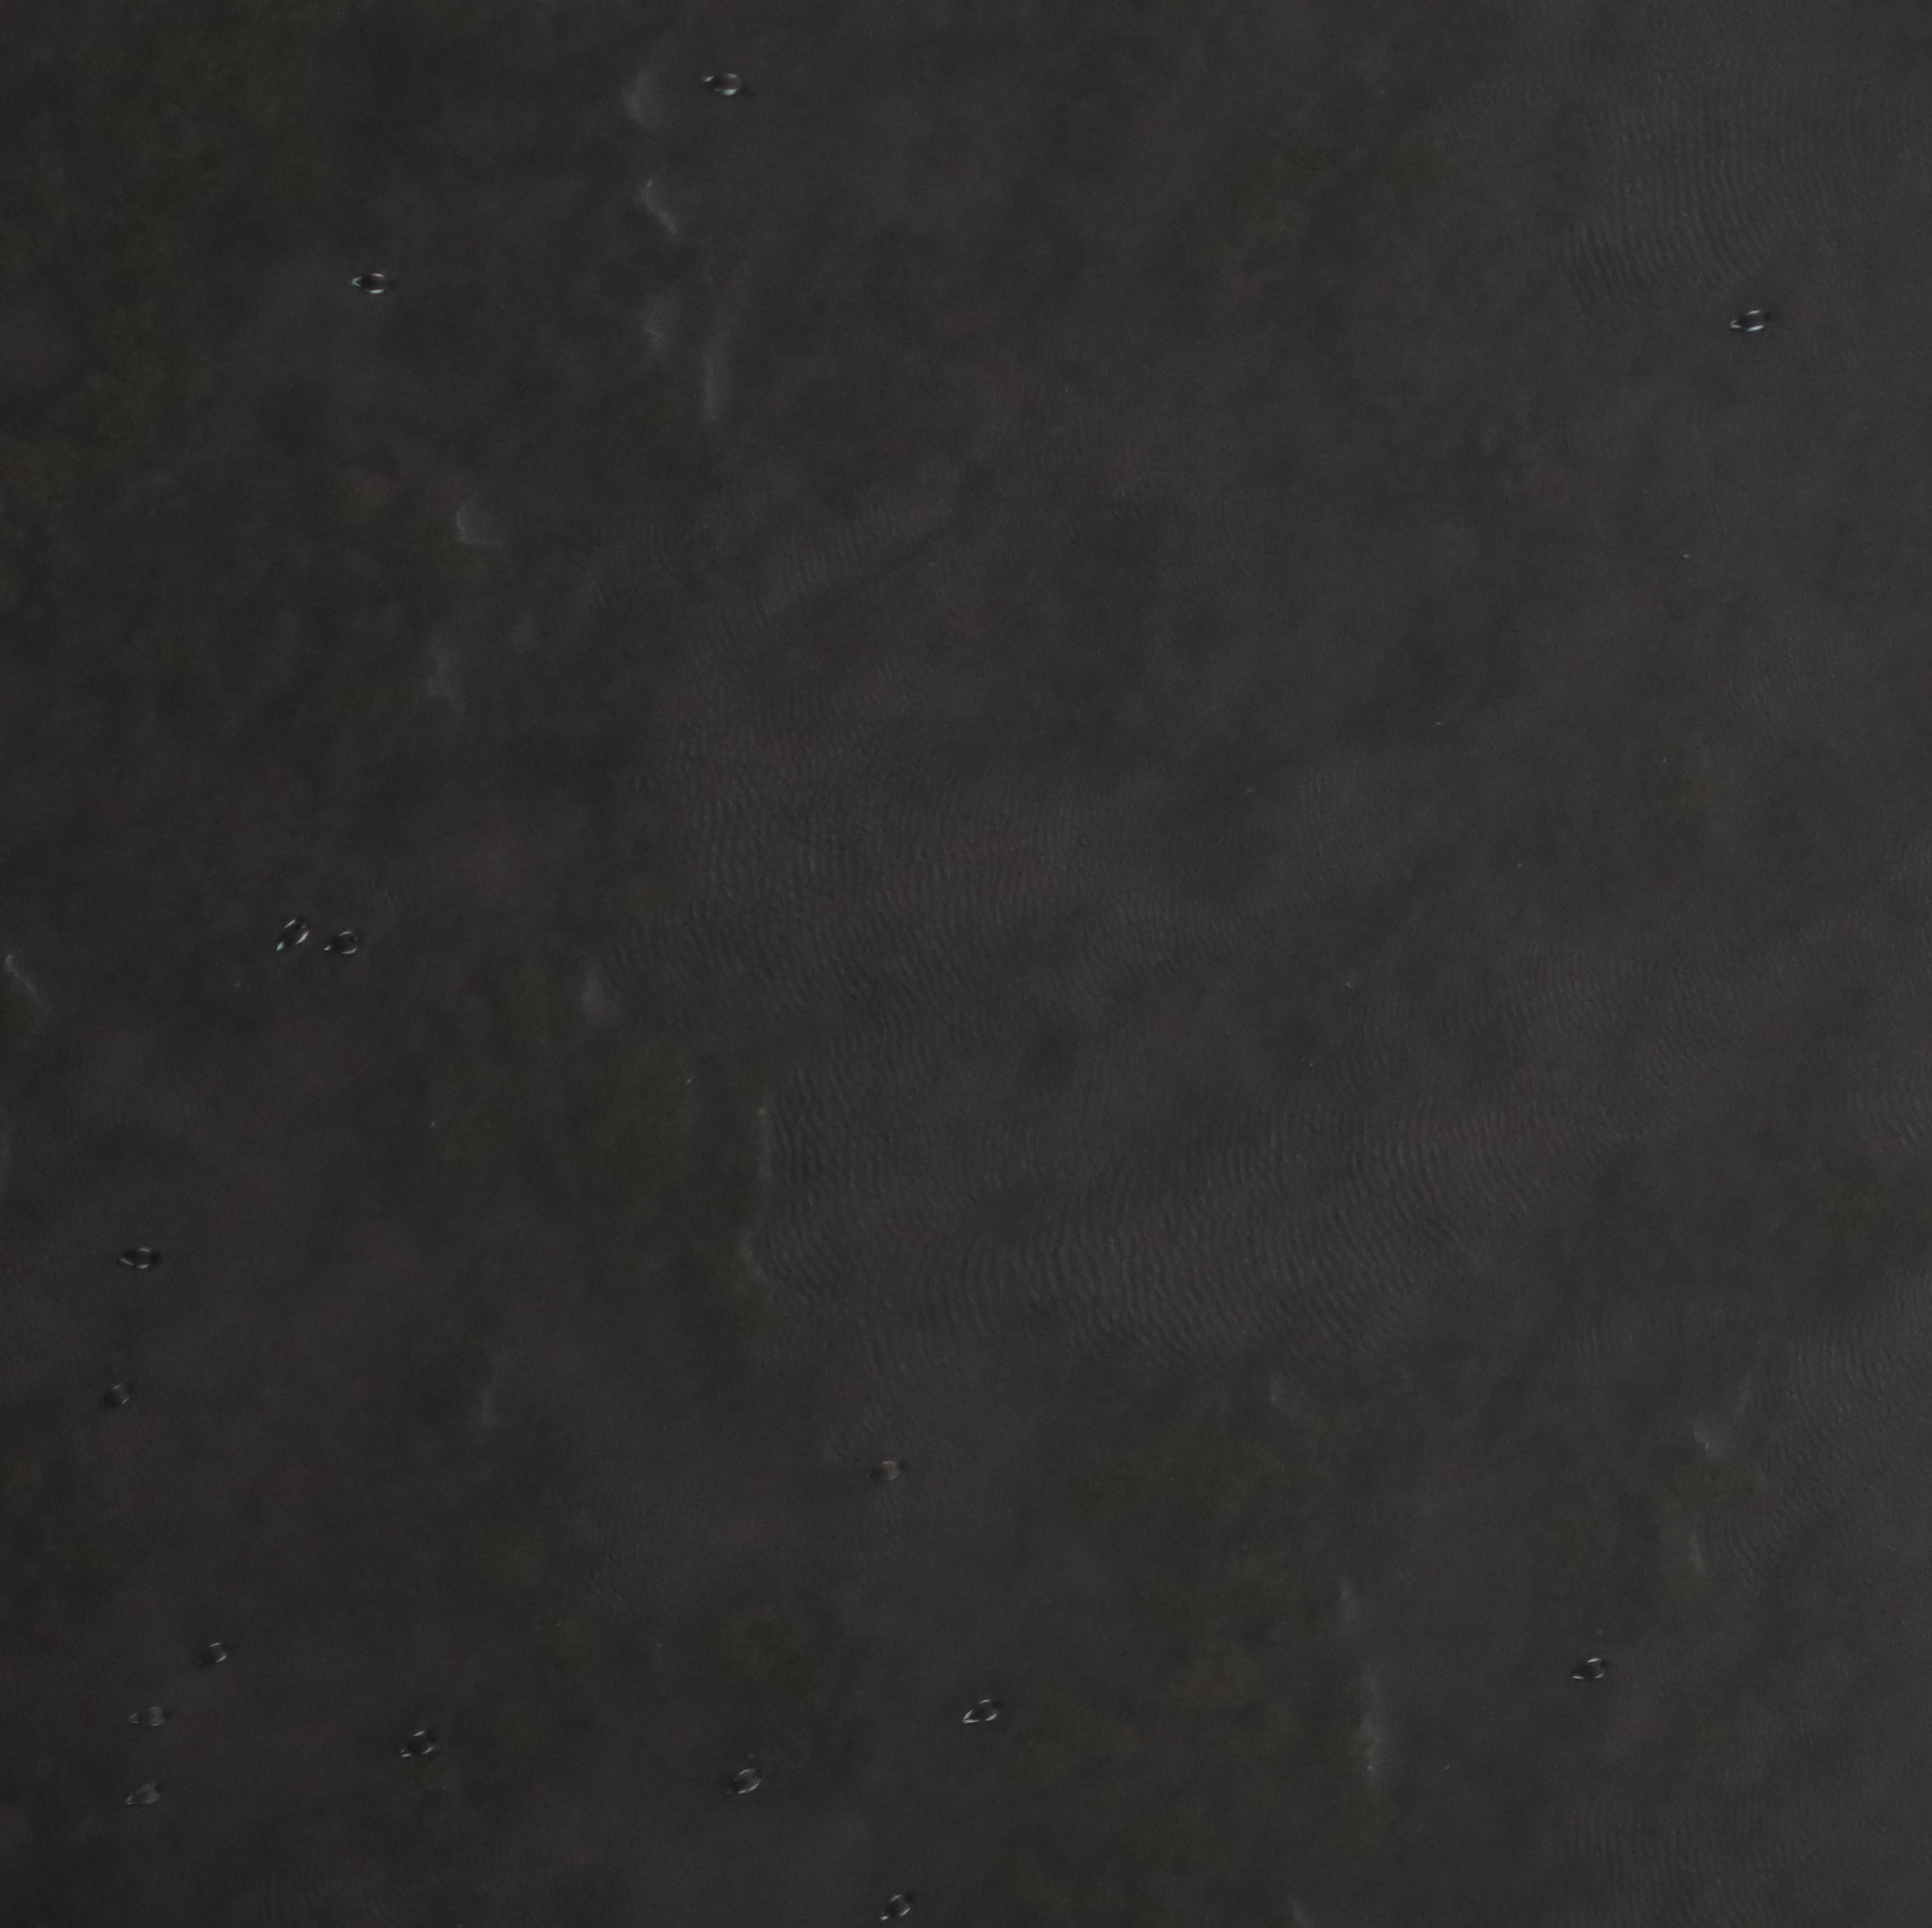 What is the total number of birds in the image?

16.